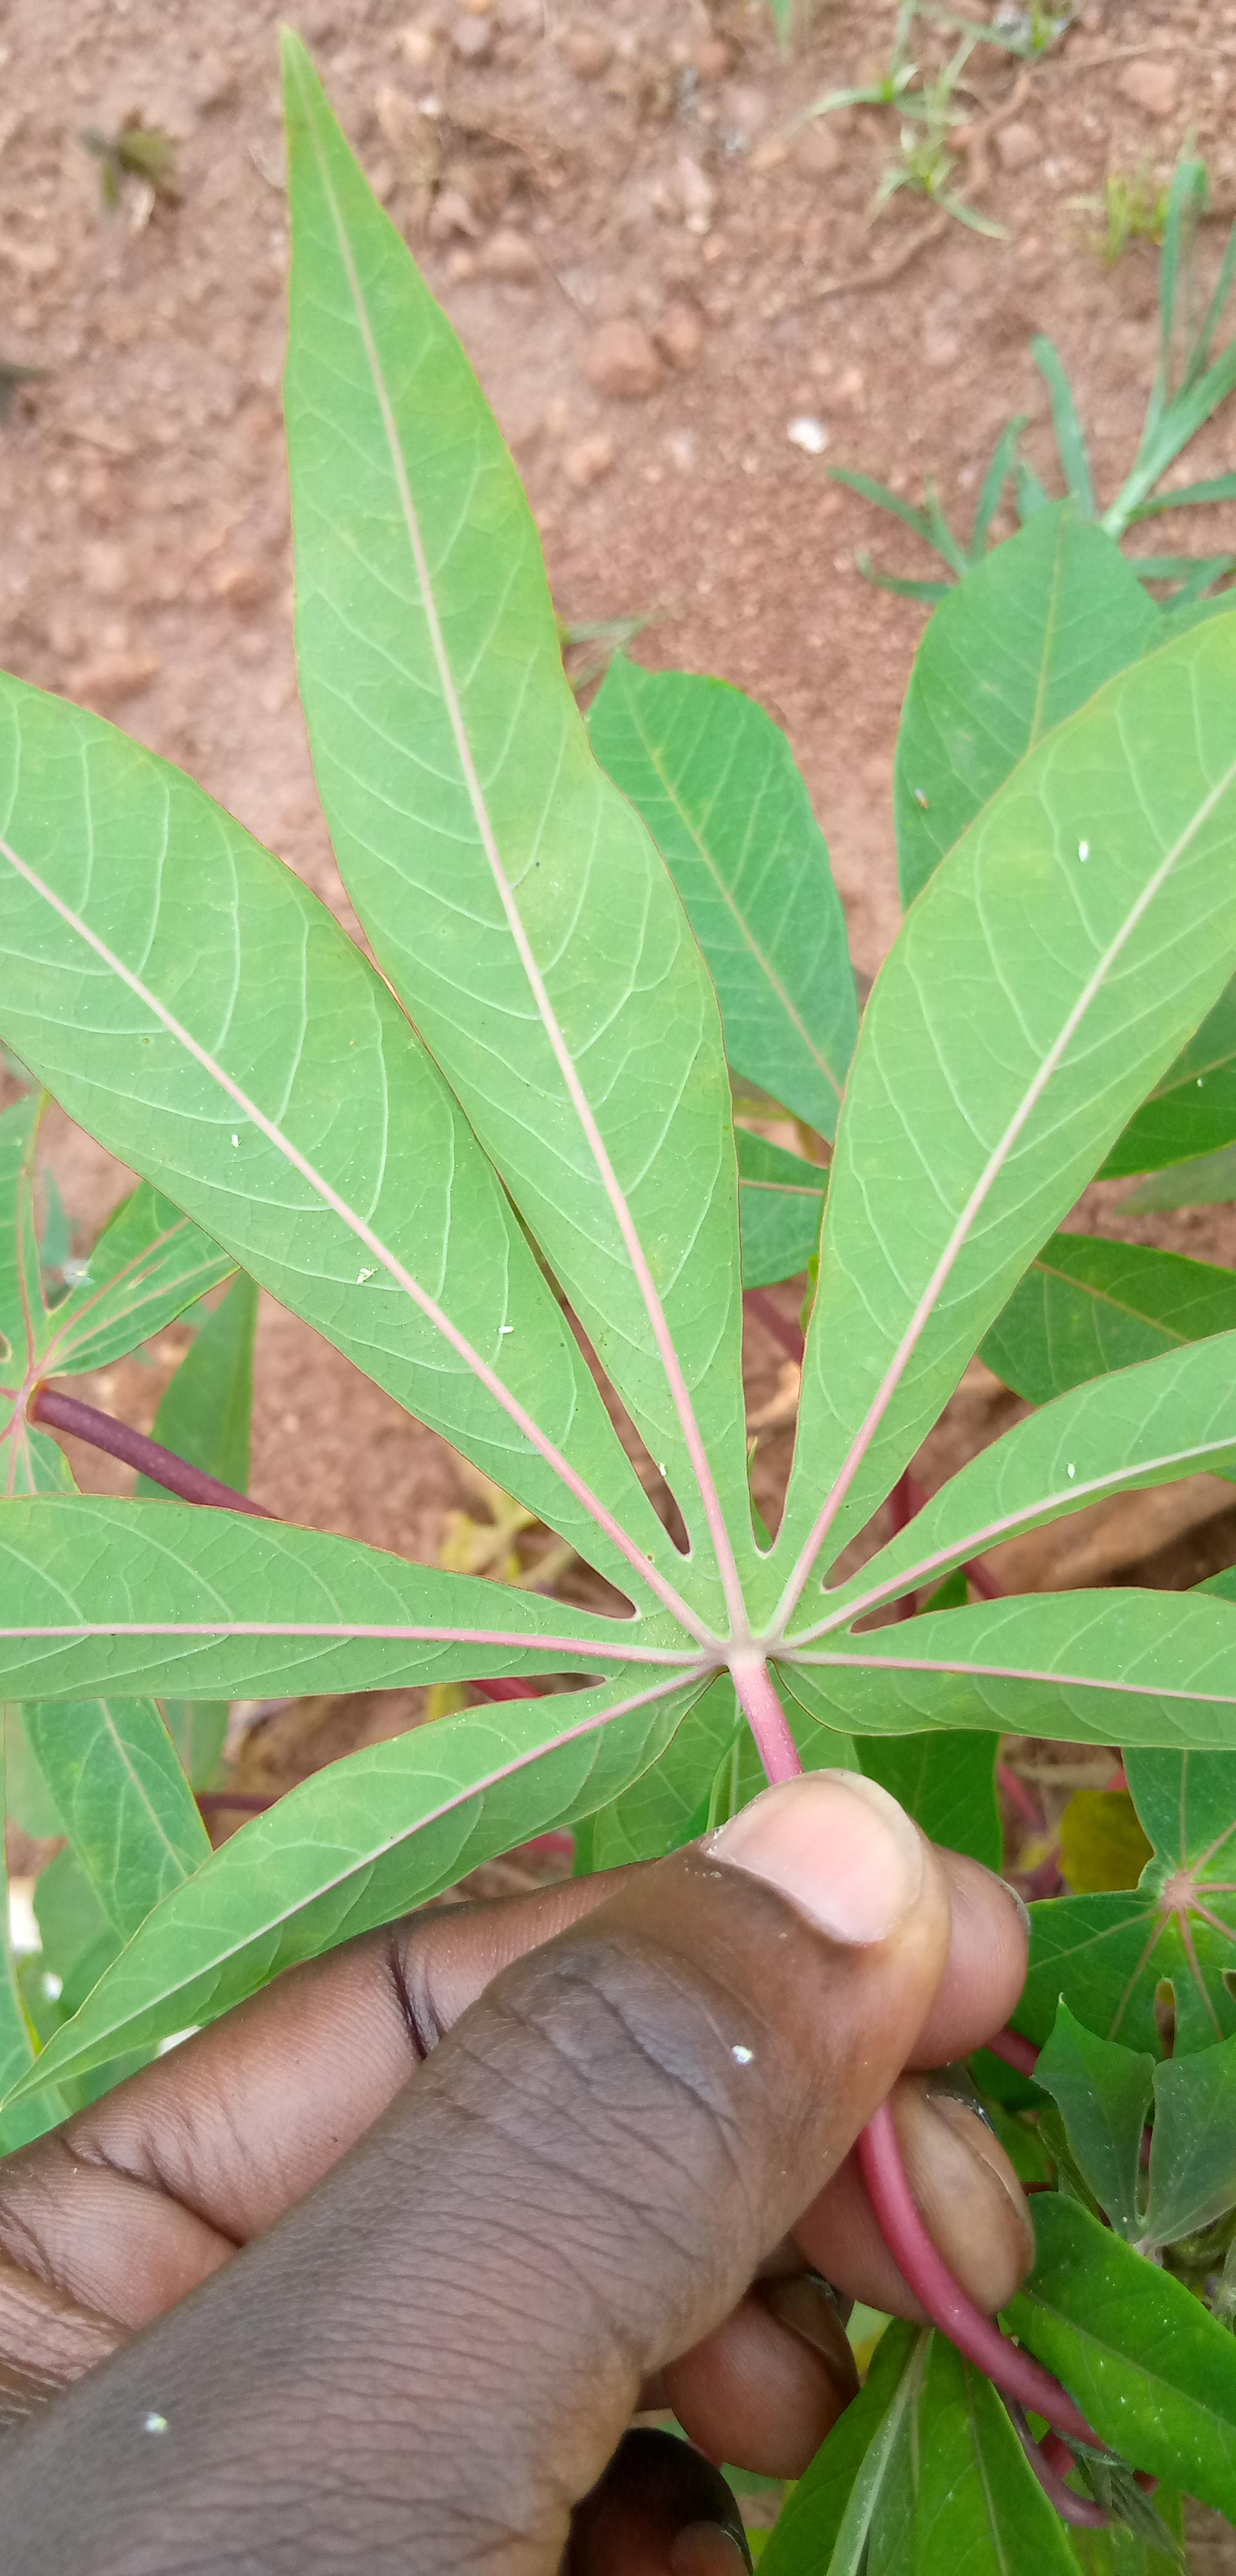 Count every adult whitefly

7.